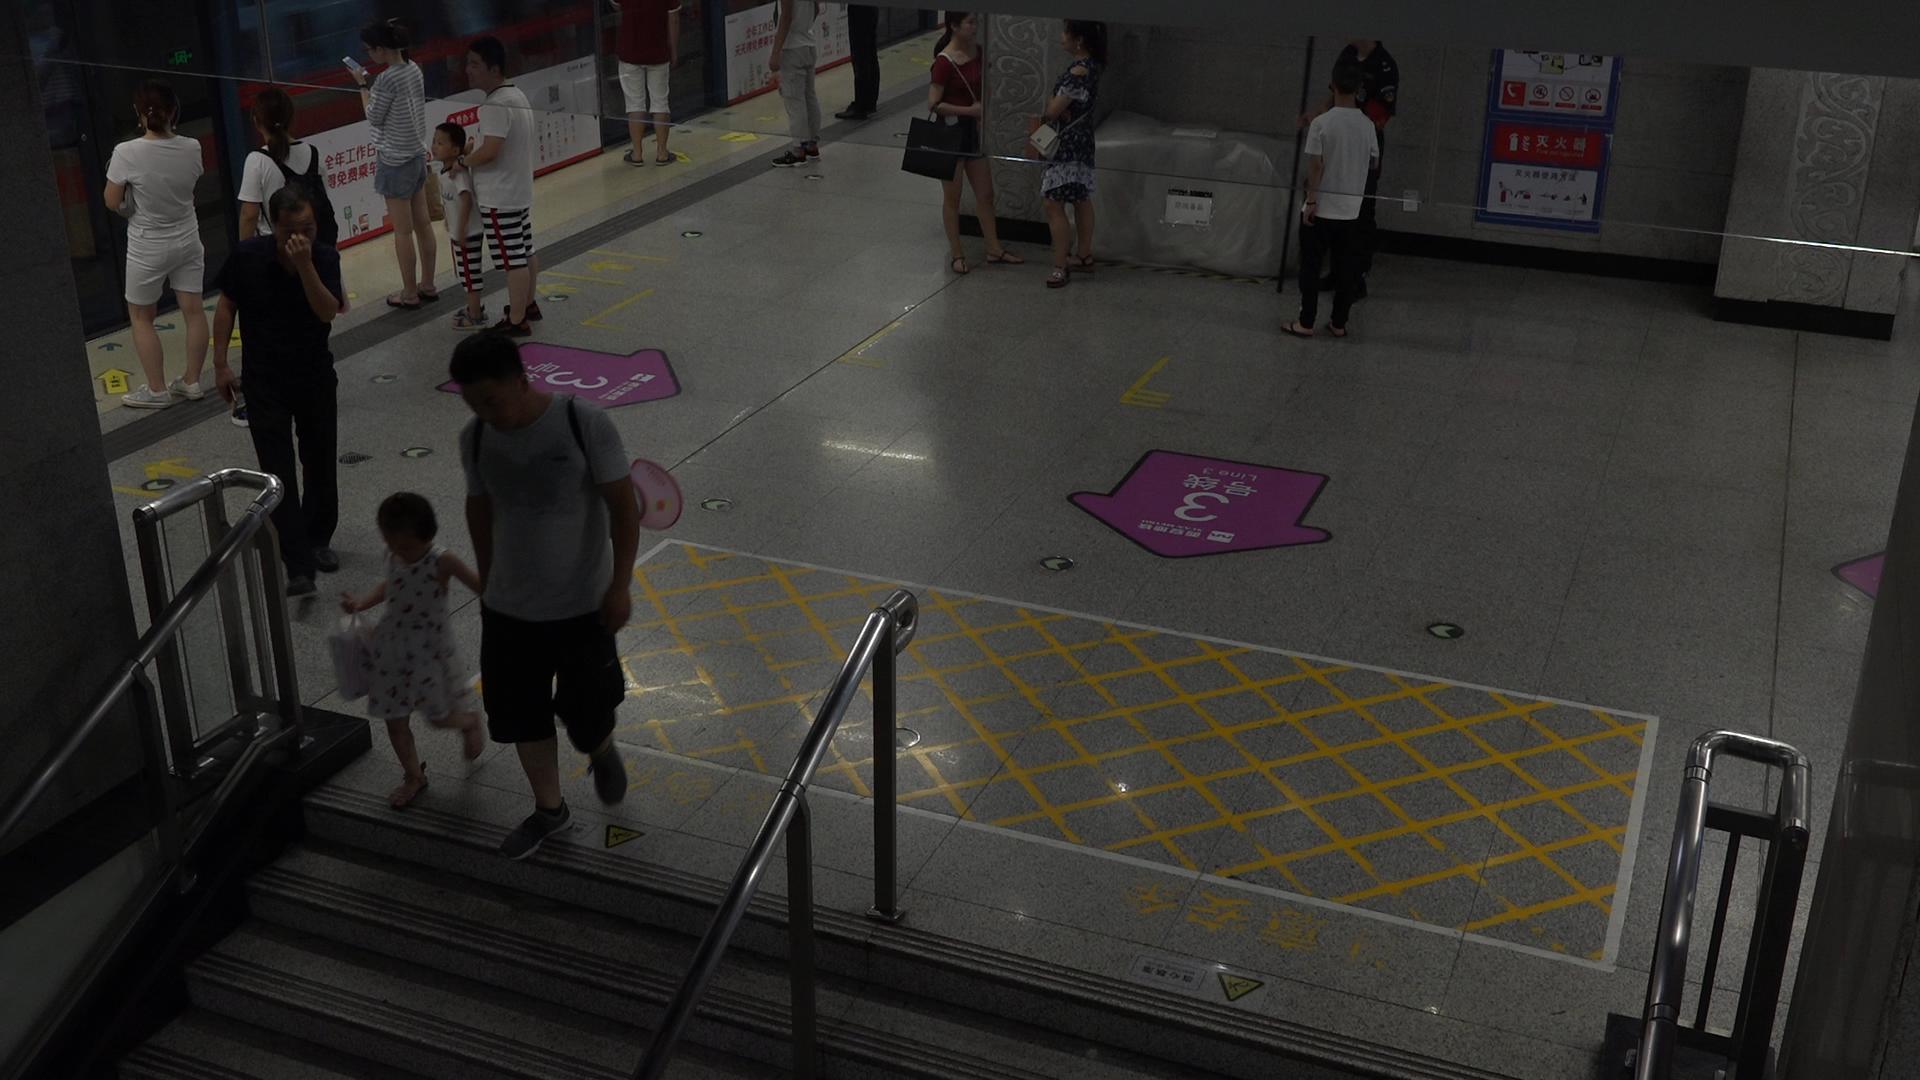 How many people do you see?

12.